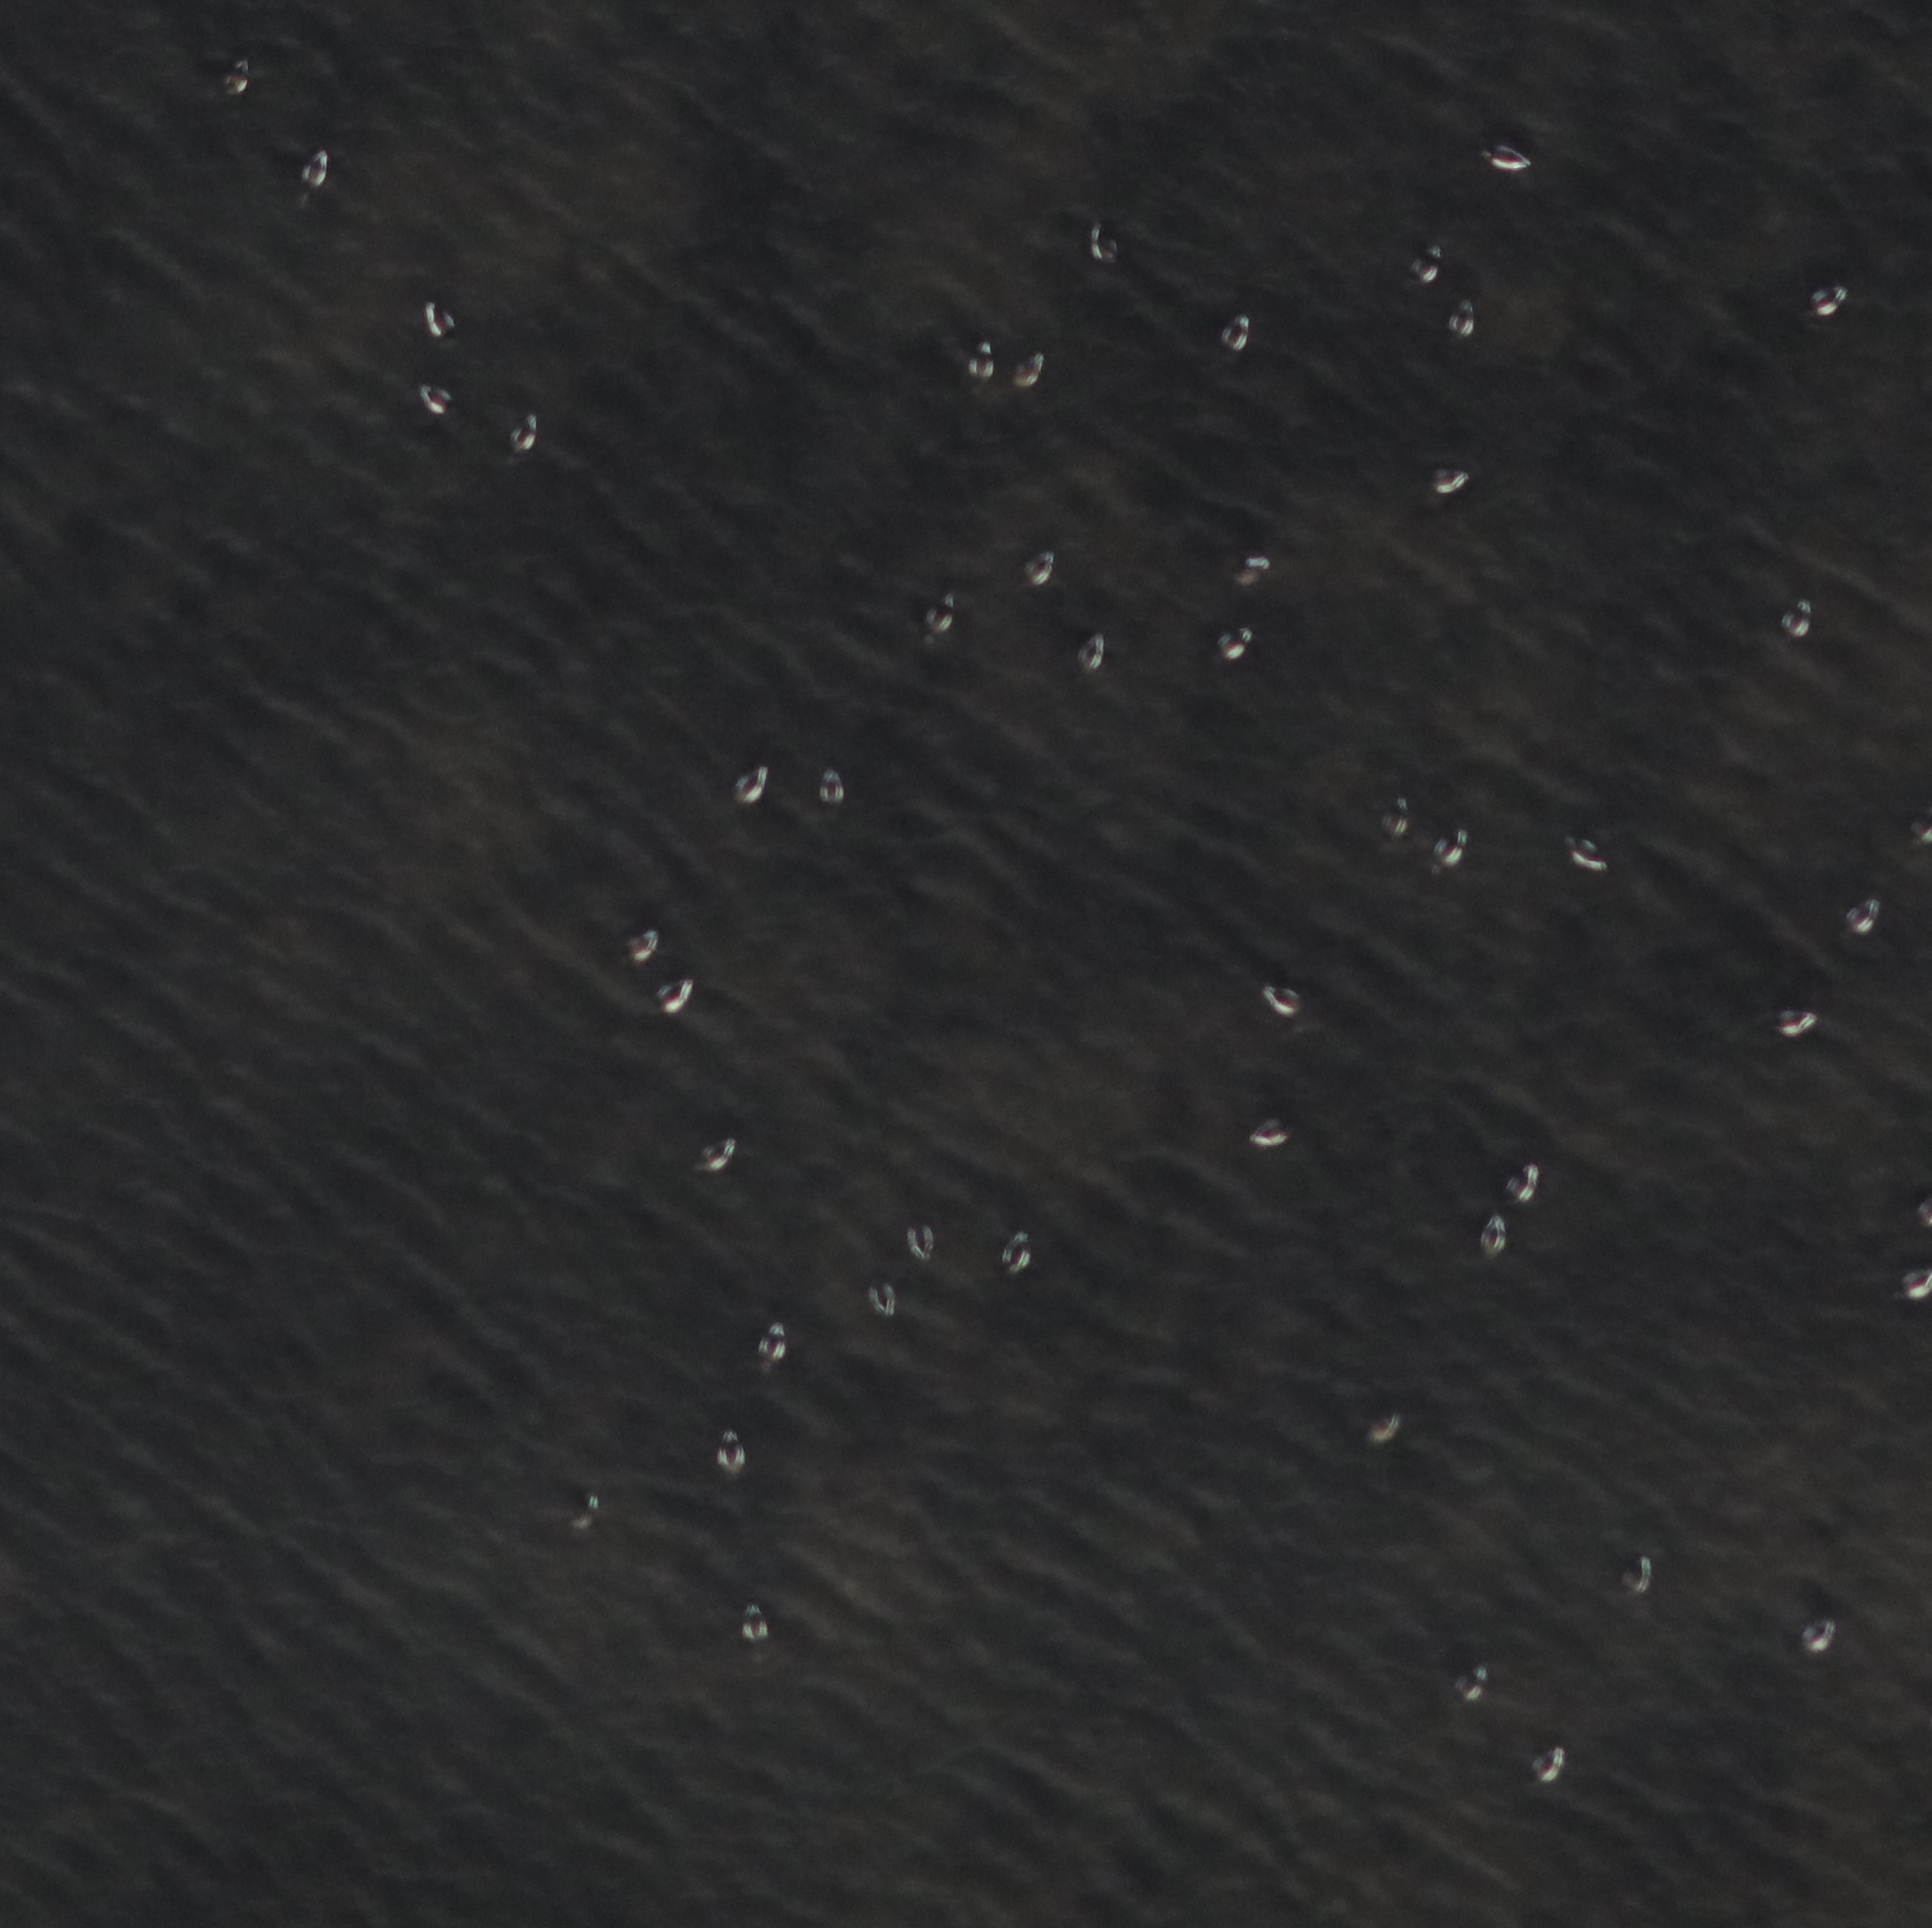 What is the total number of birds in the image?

48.